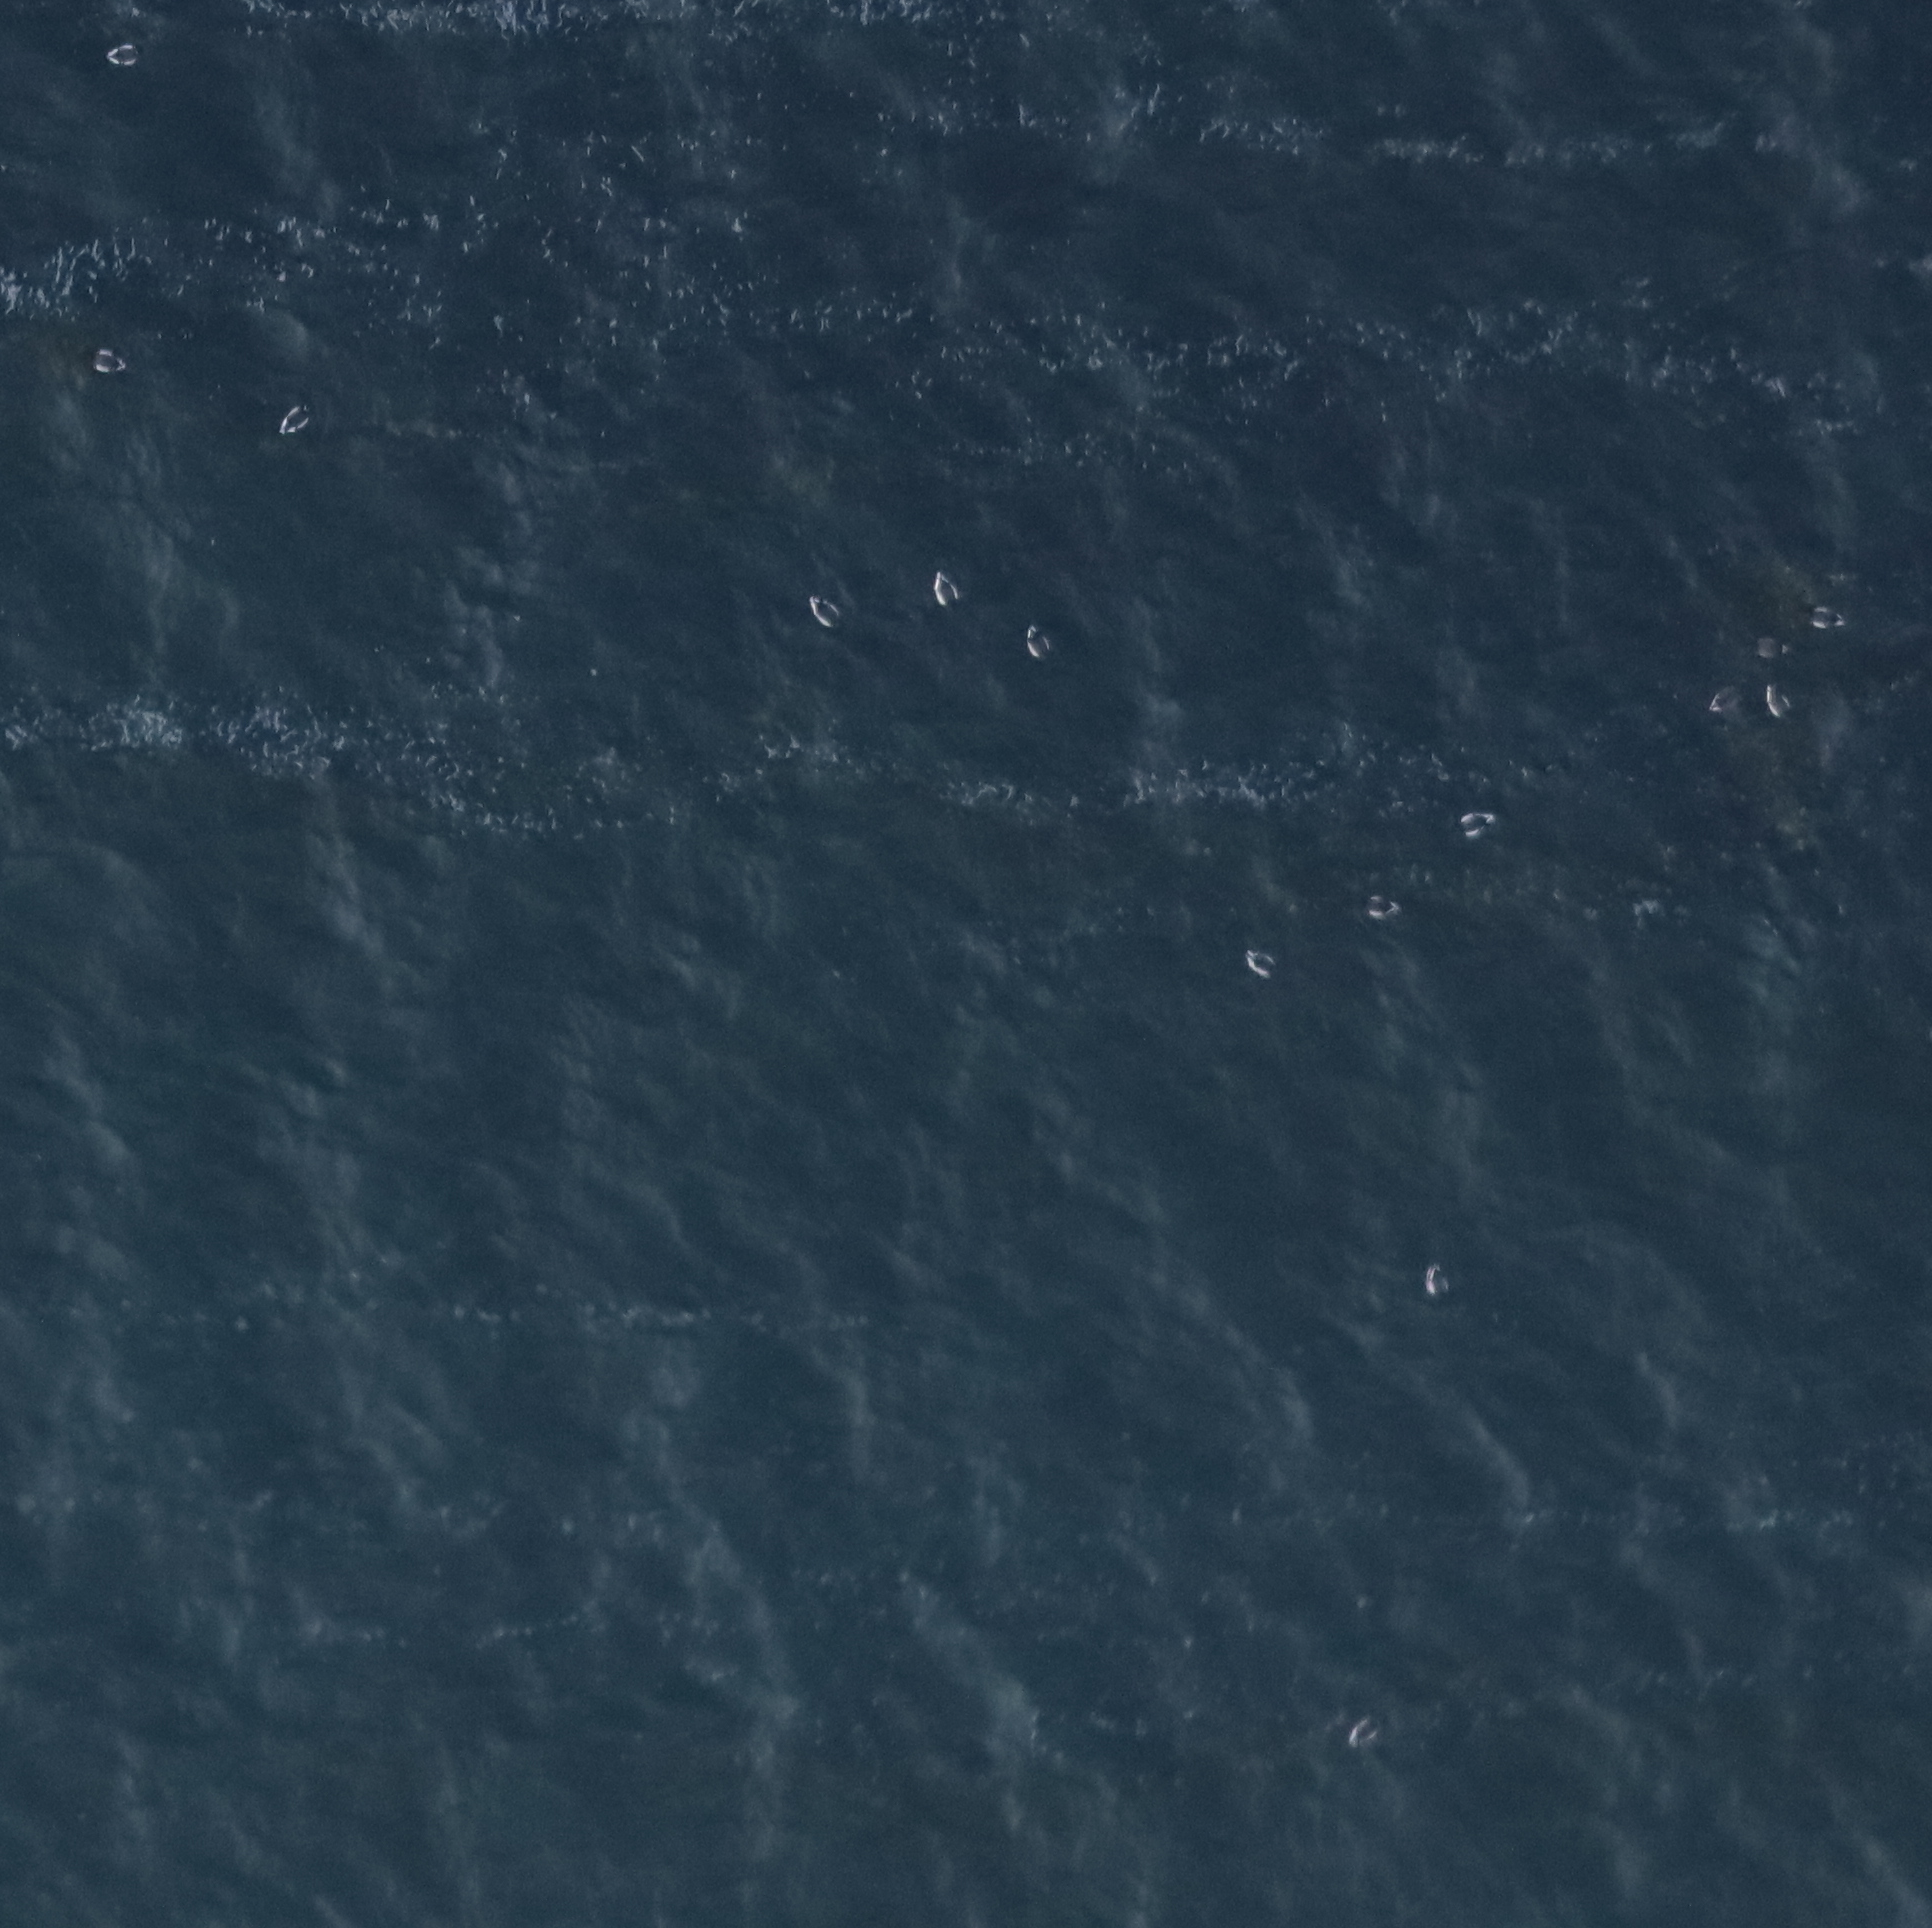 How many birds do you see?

15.